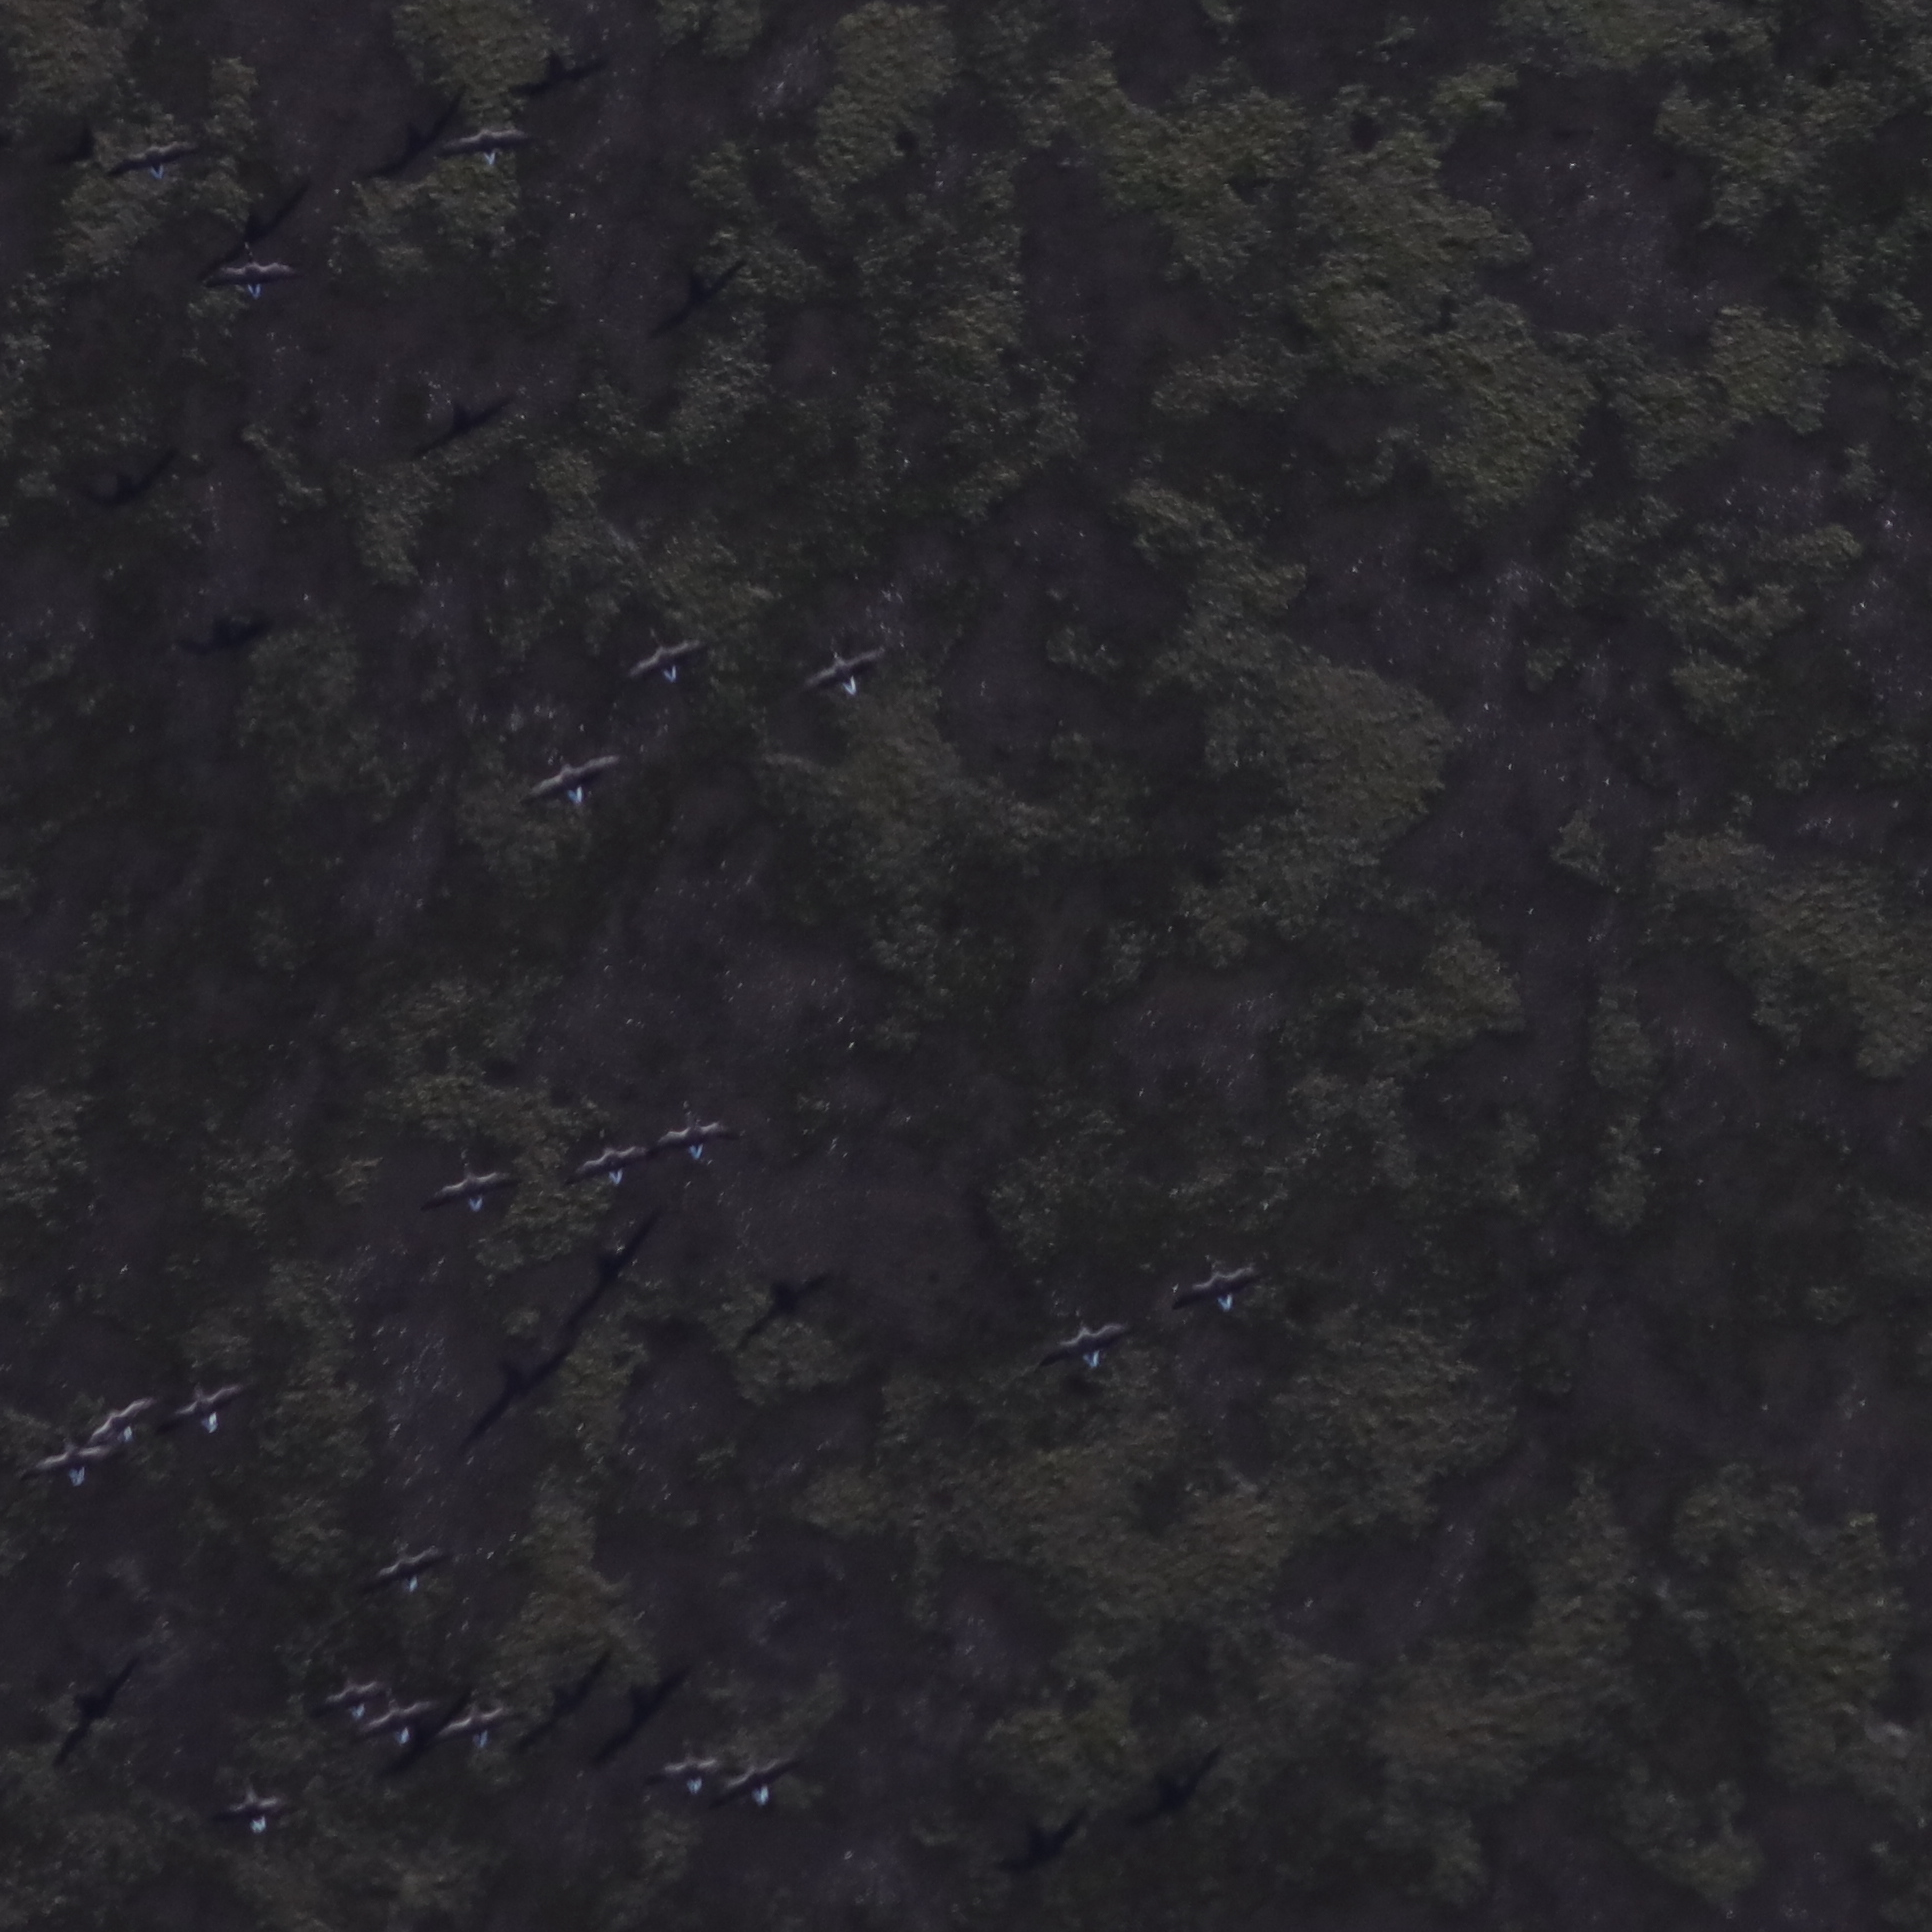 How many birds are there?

21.